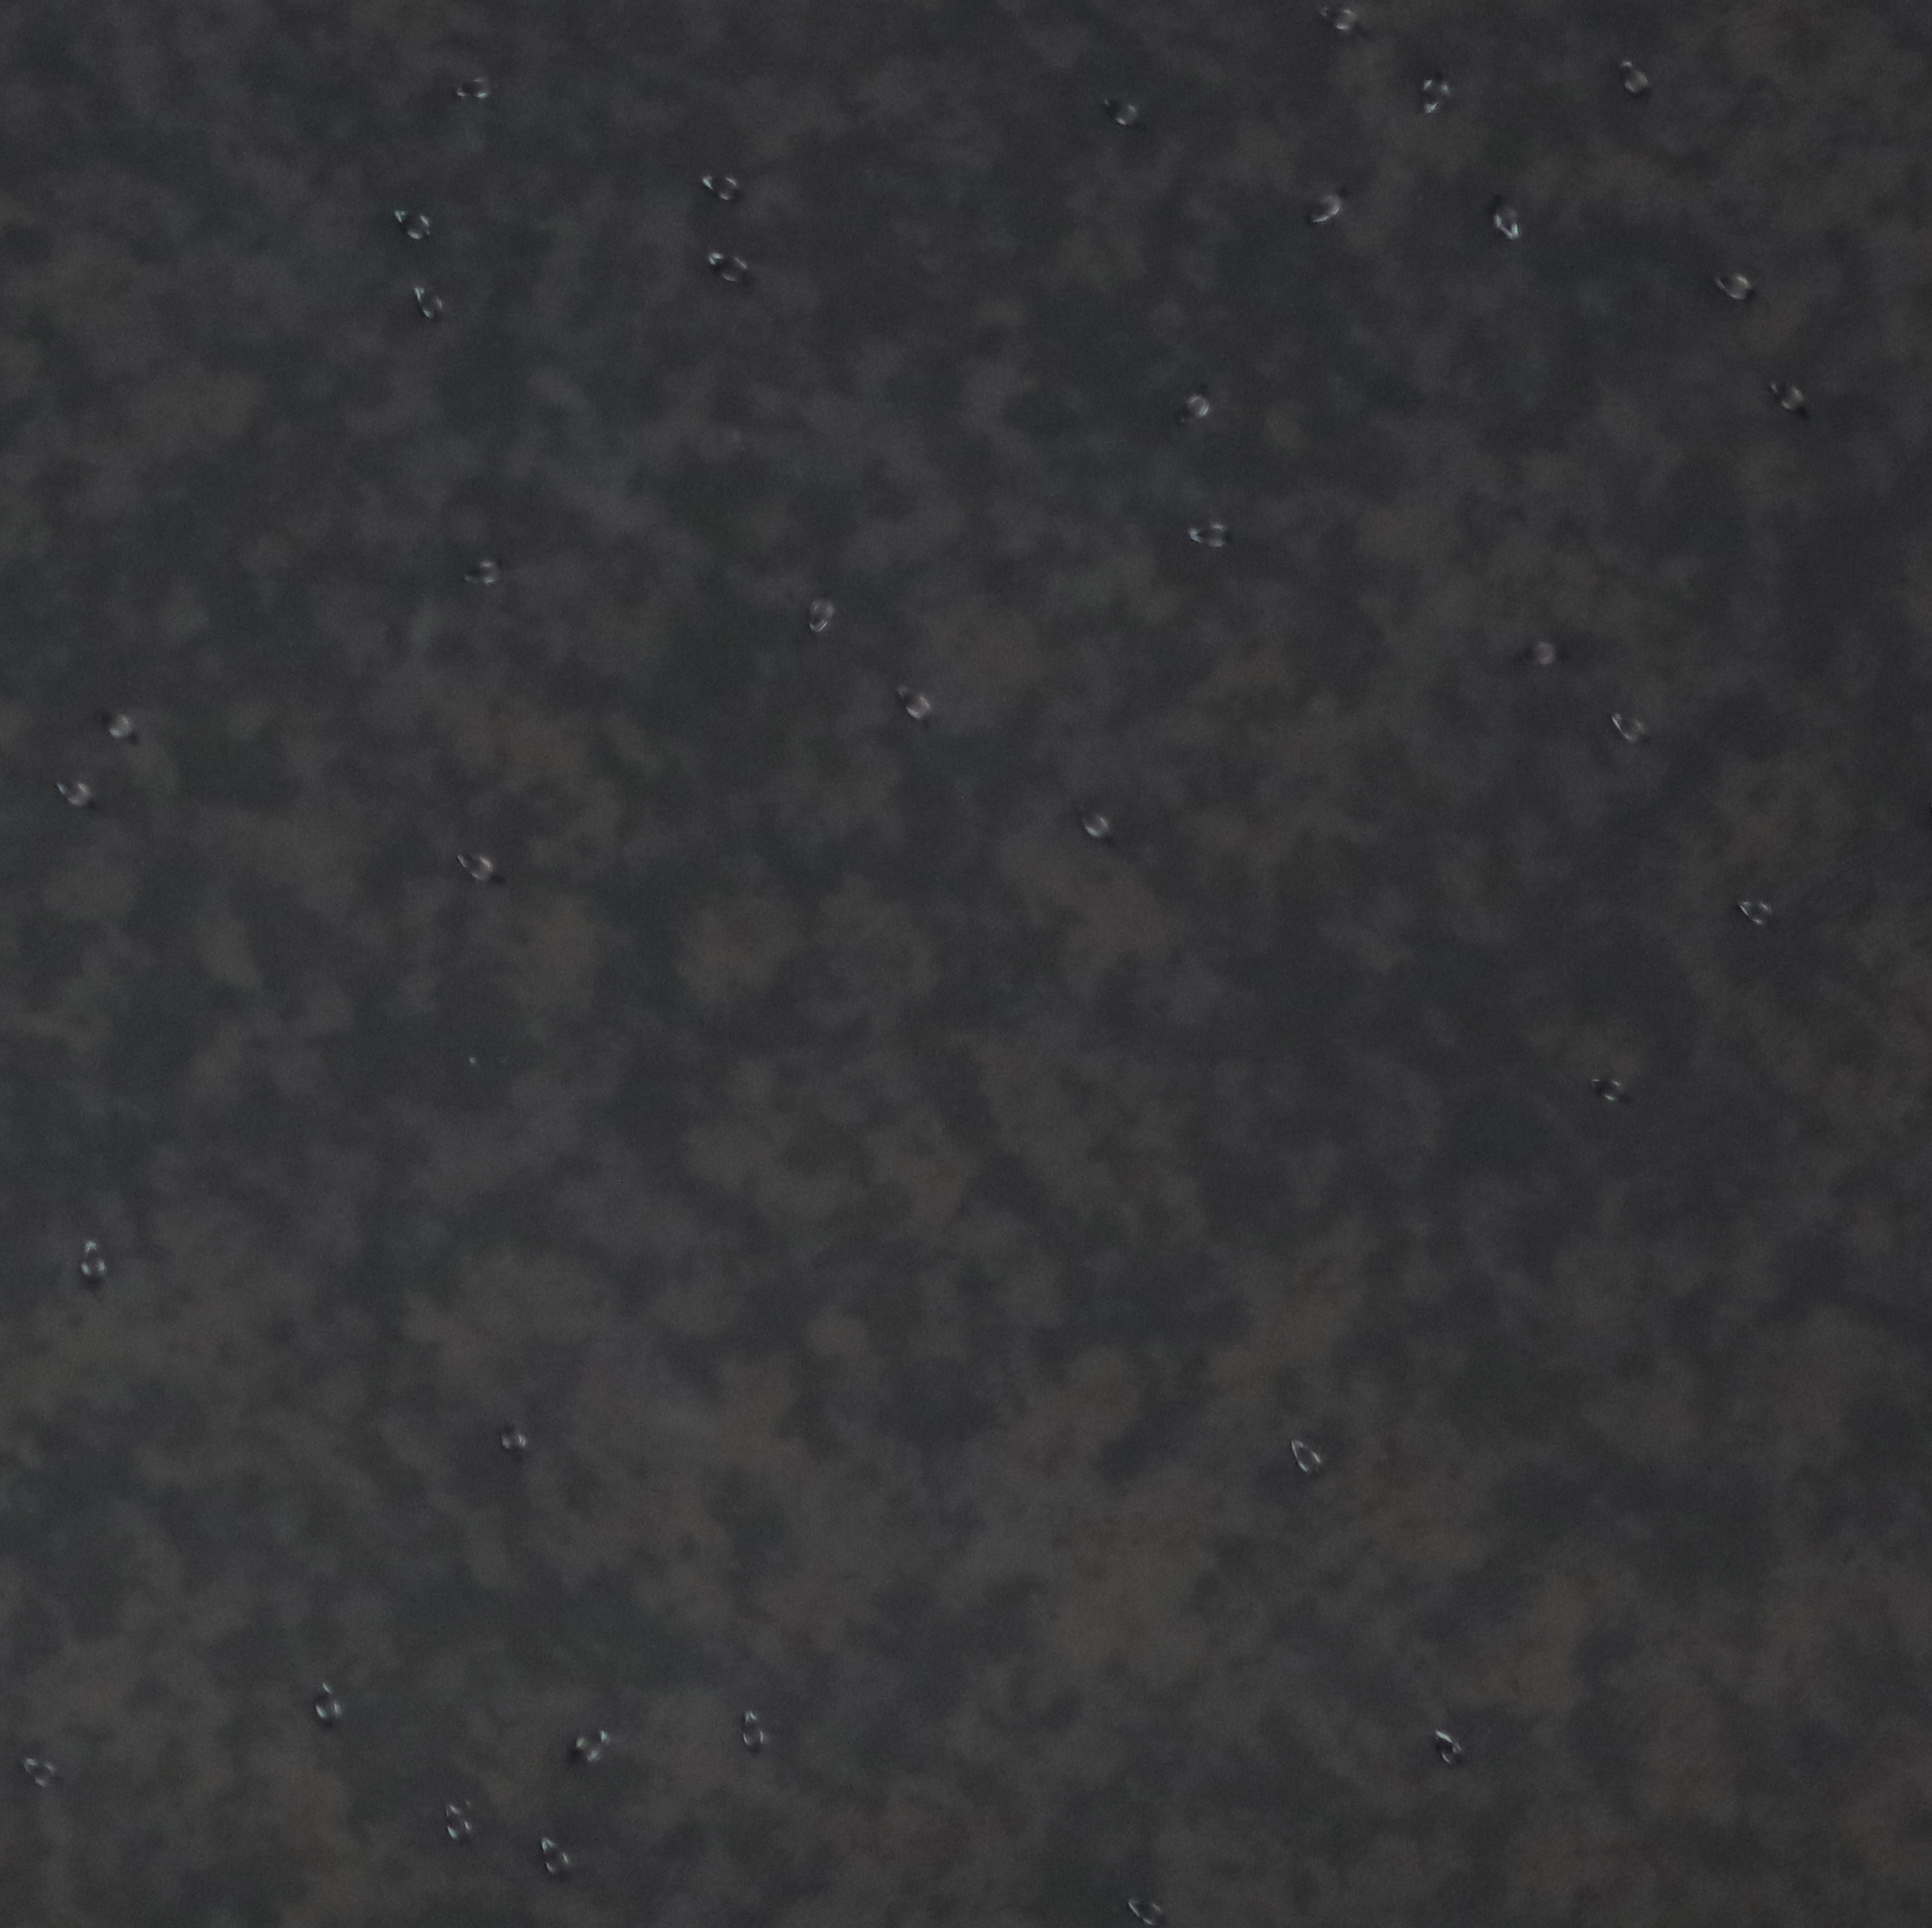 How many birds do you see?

37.